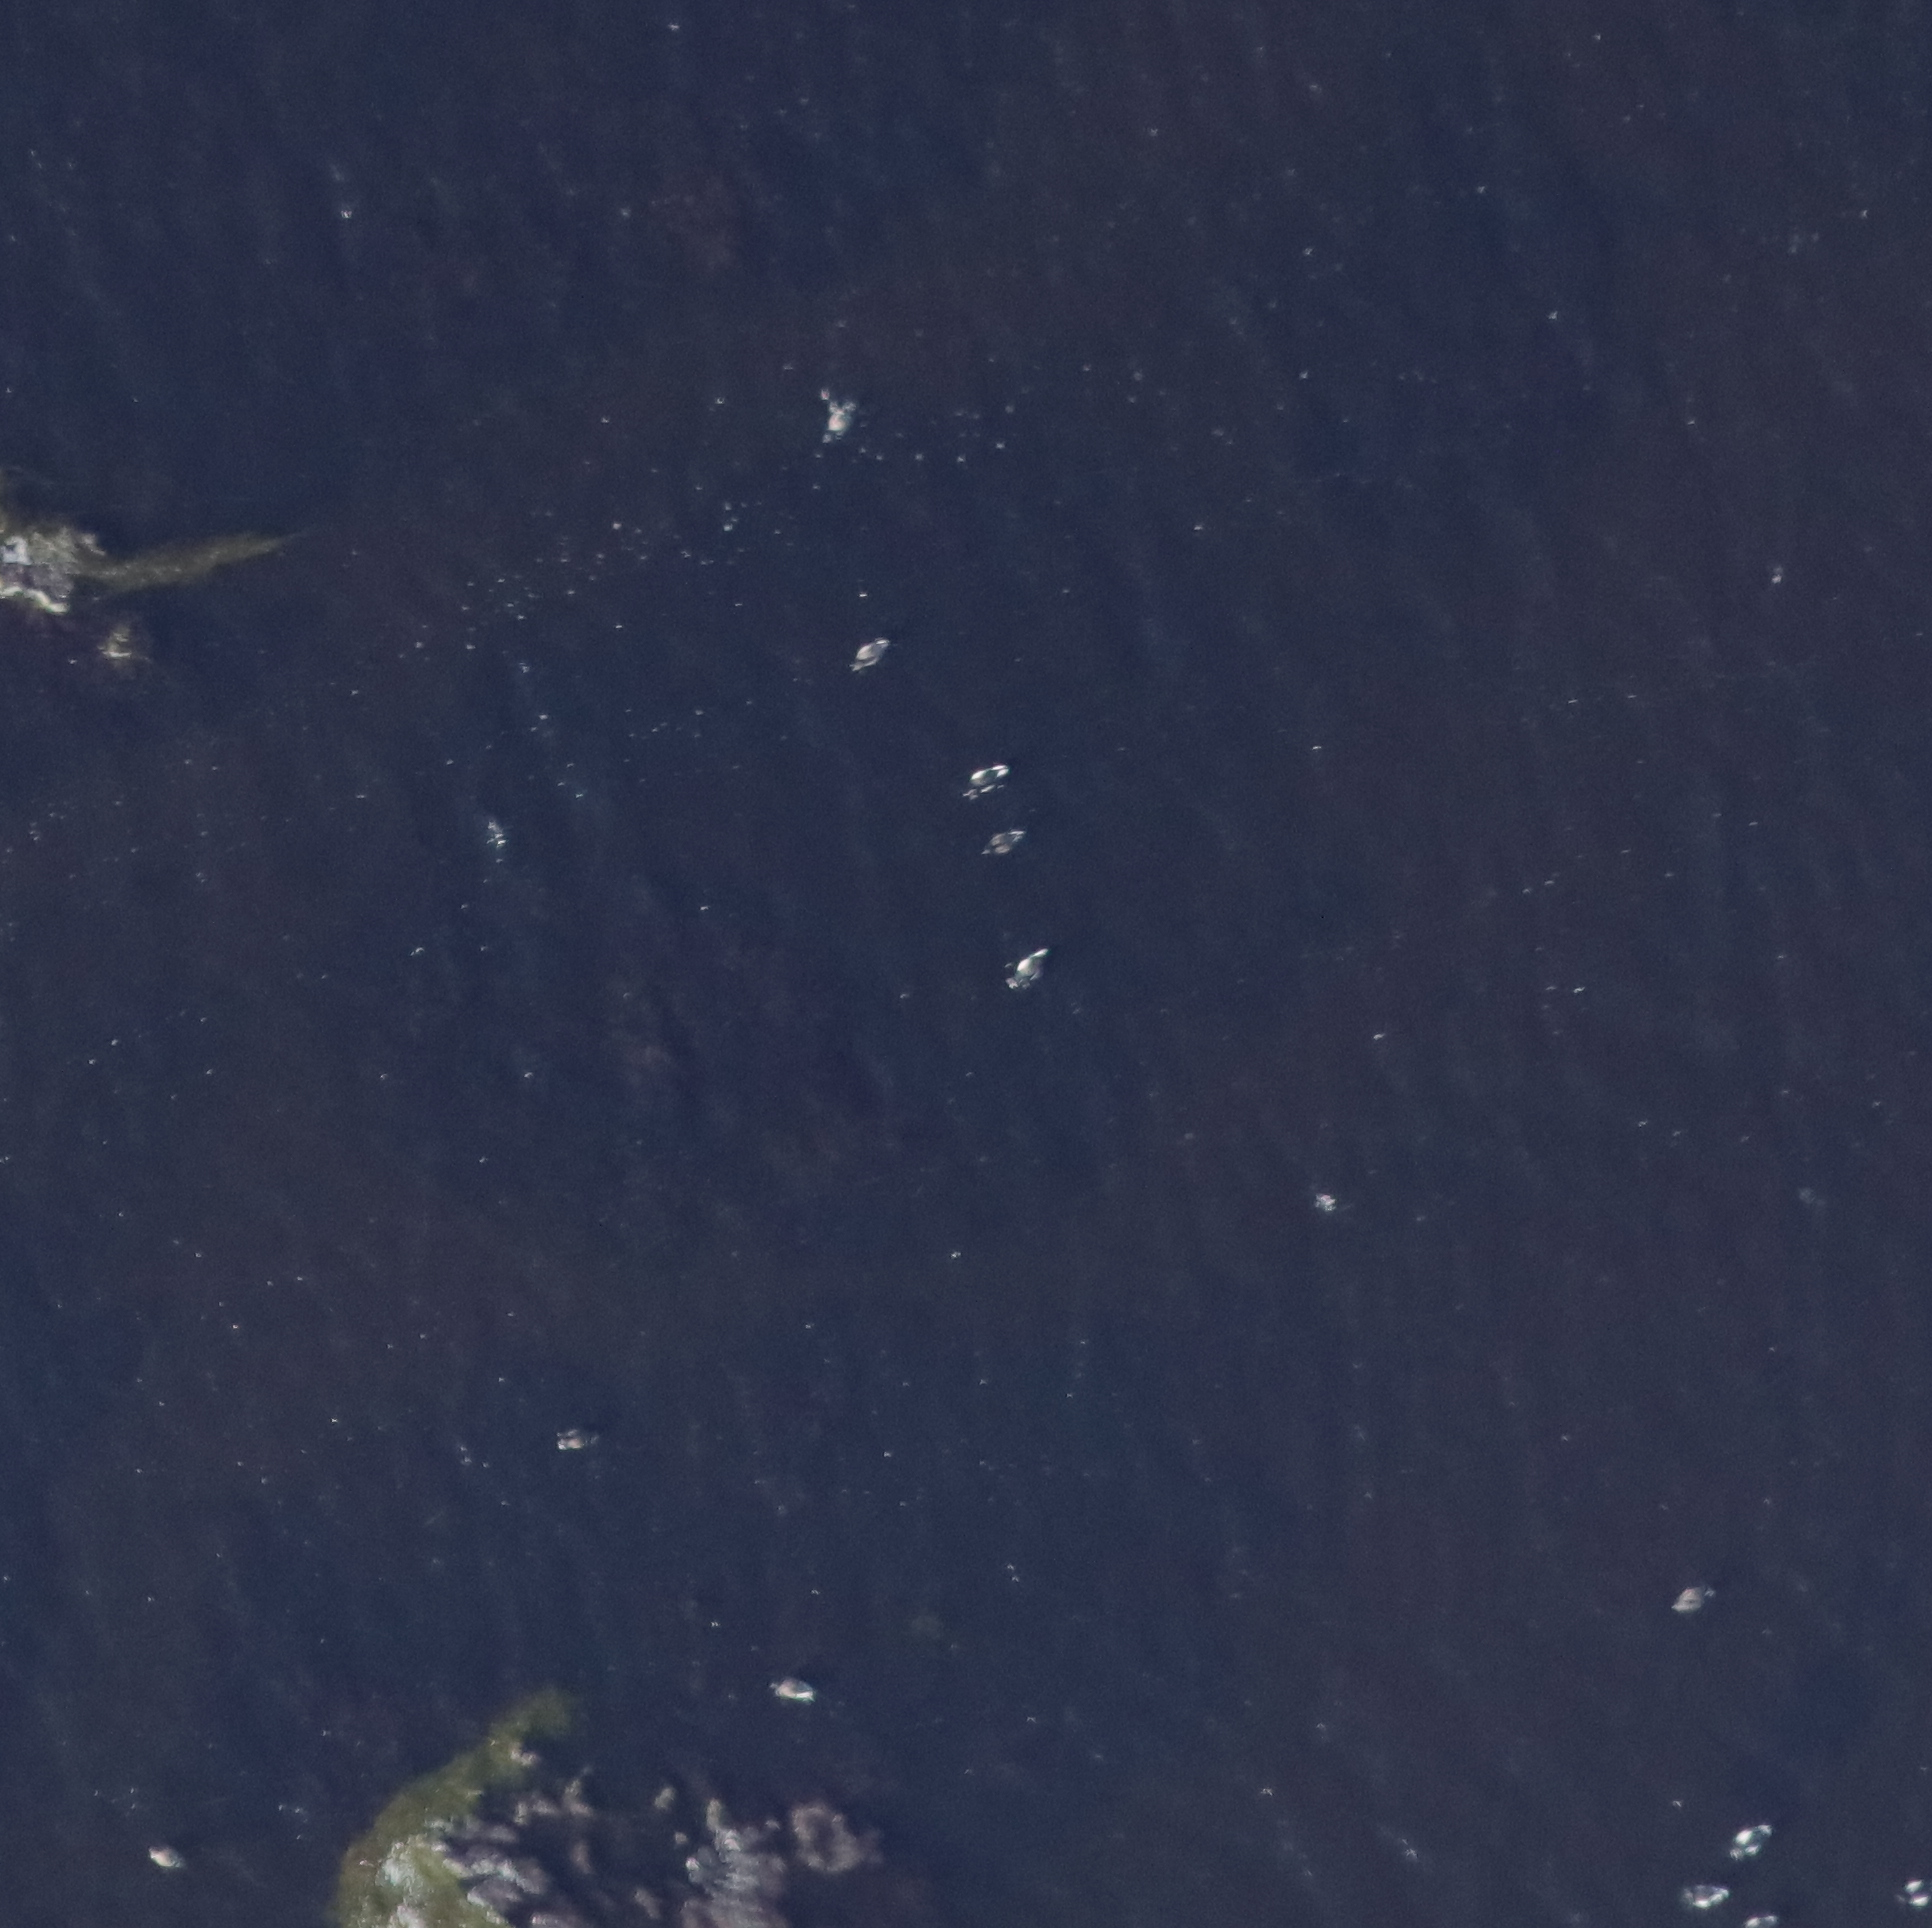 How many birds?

12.